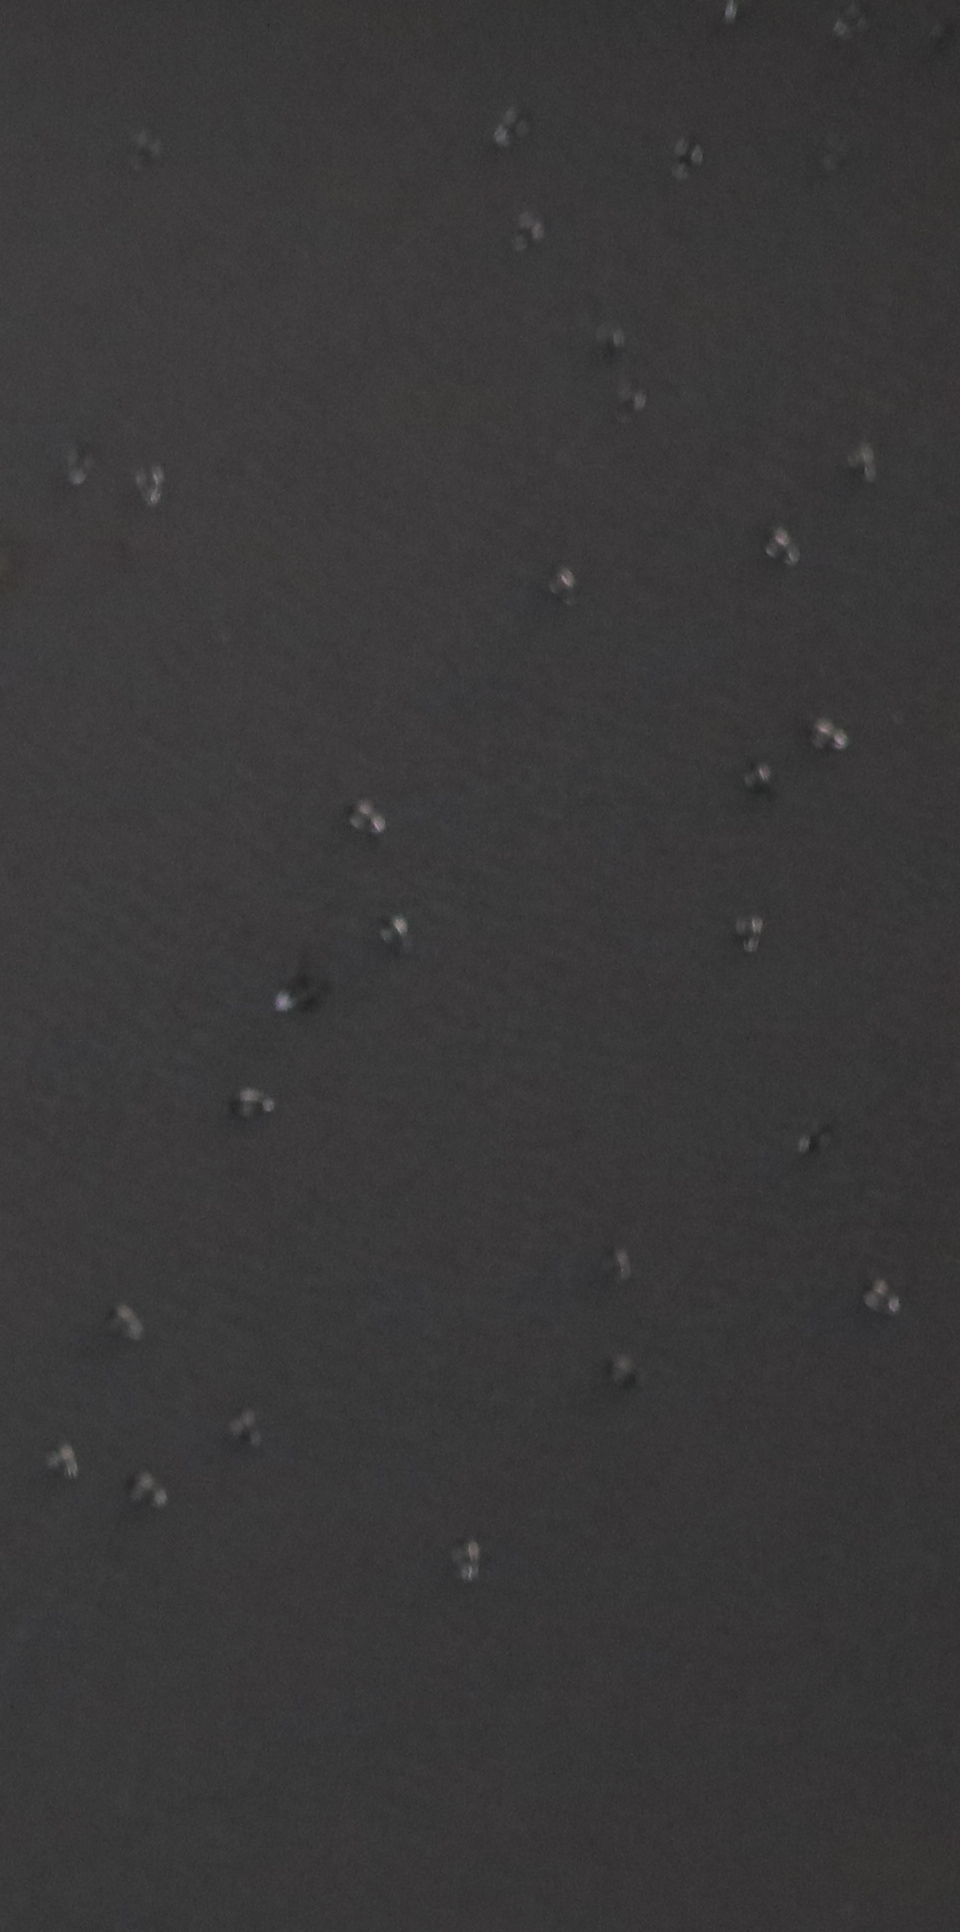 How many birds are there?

30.